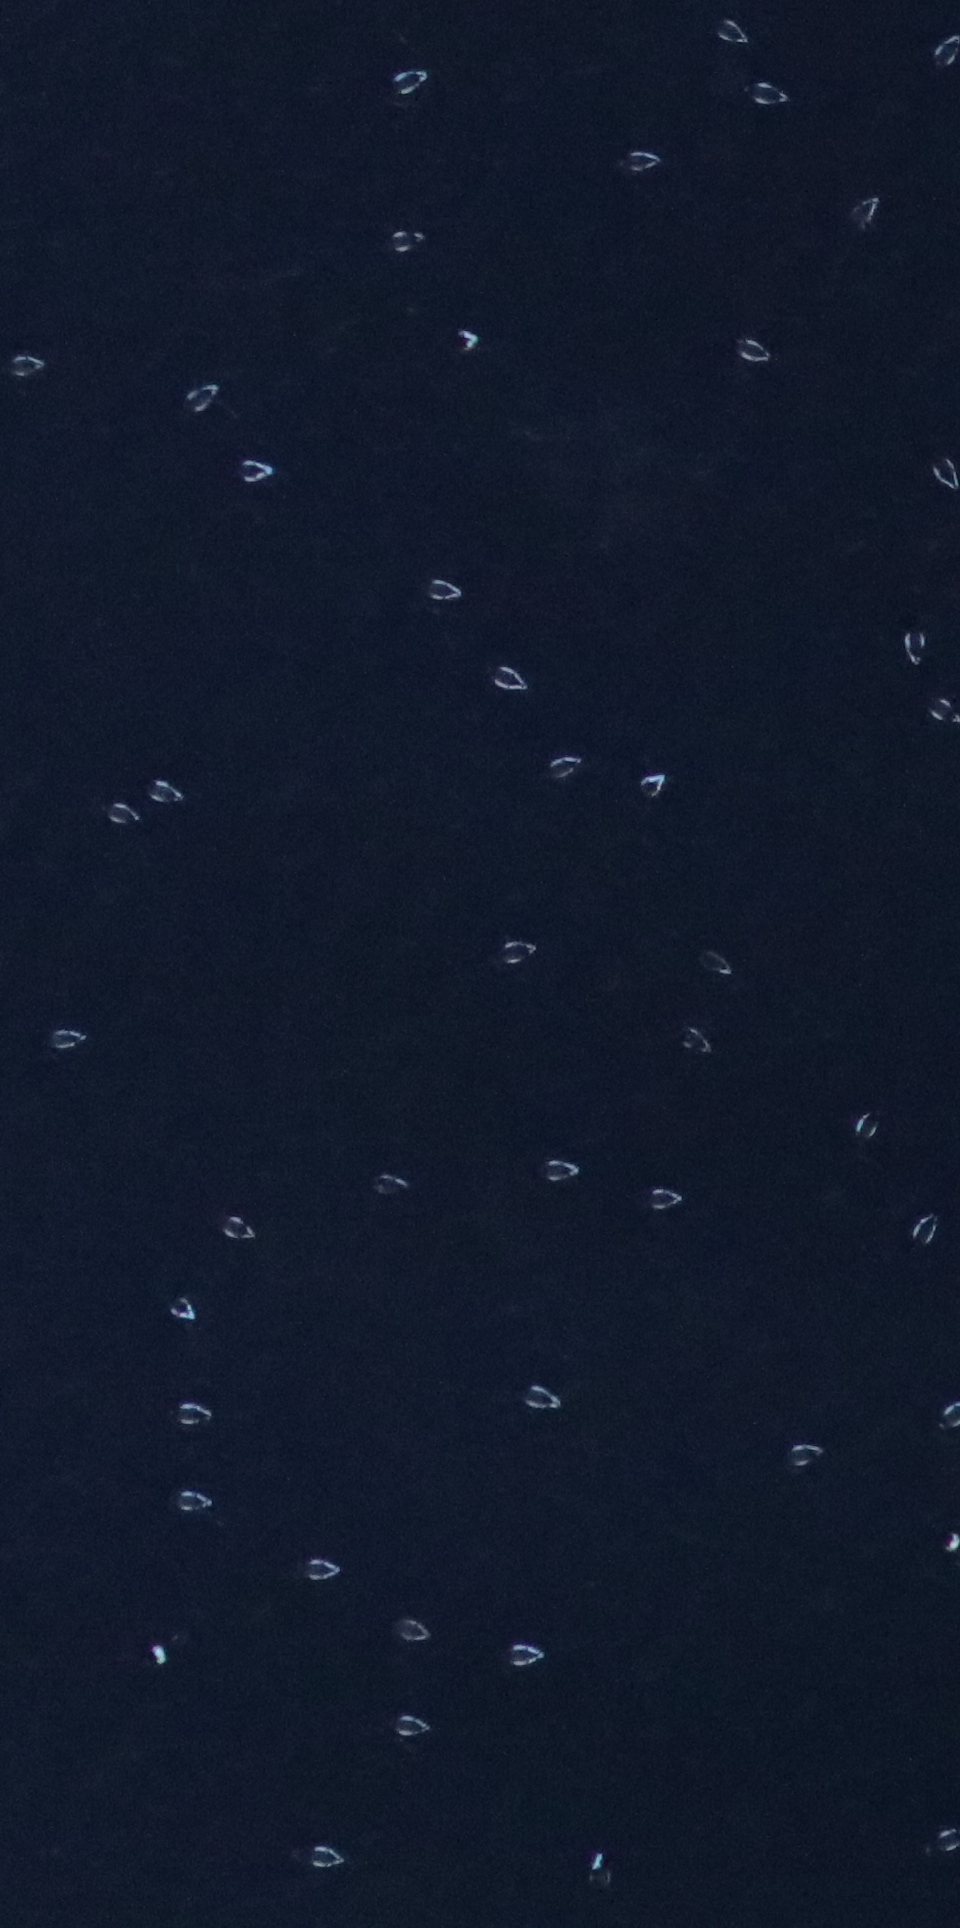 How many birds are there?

46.